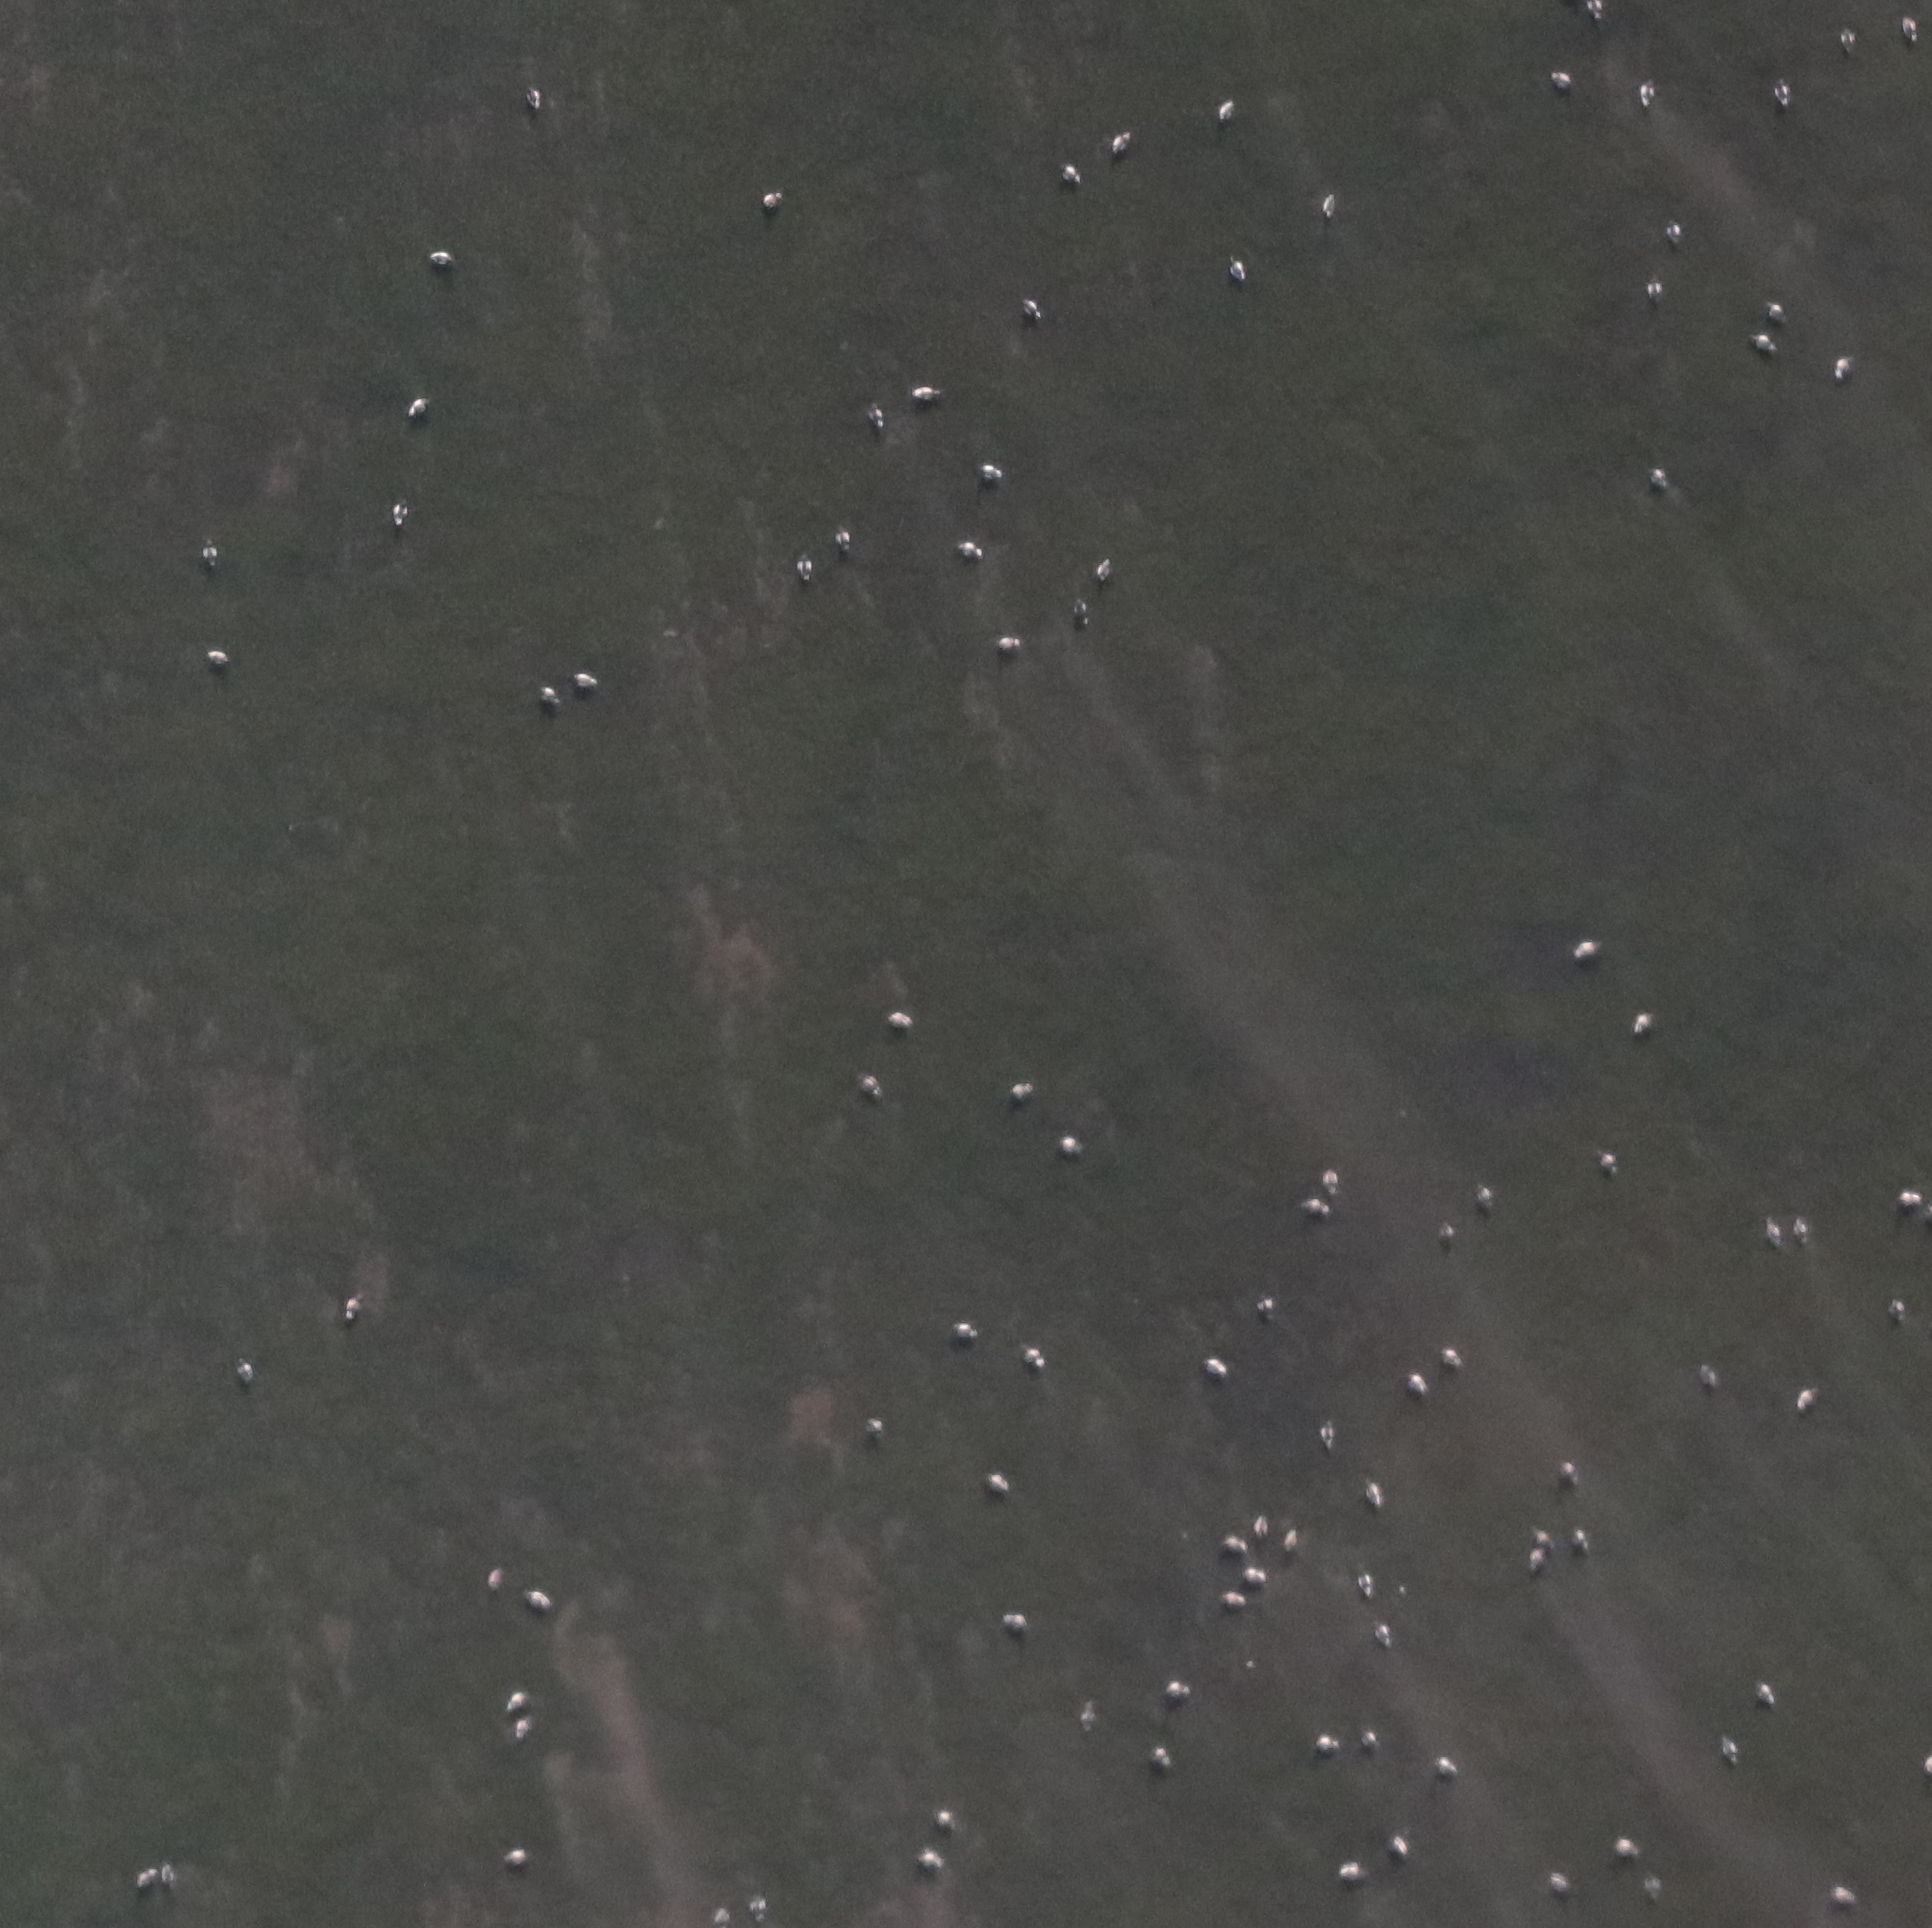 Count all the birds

103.